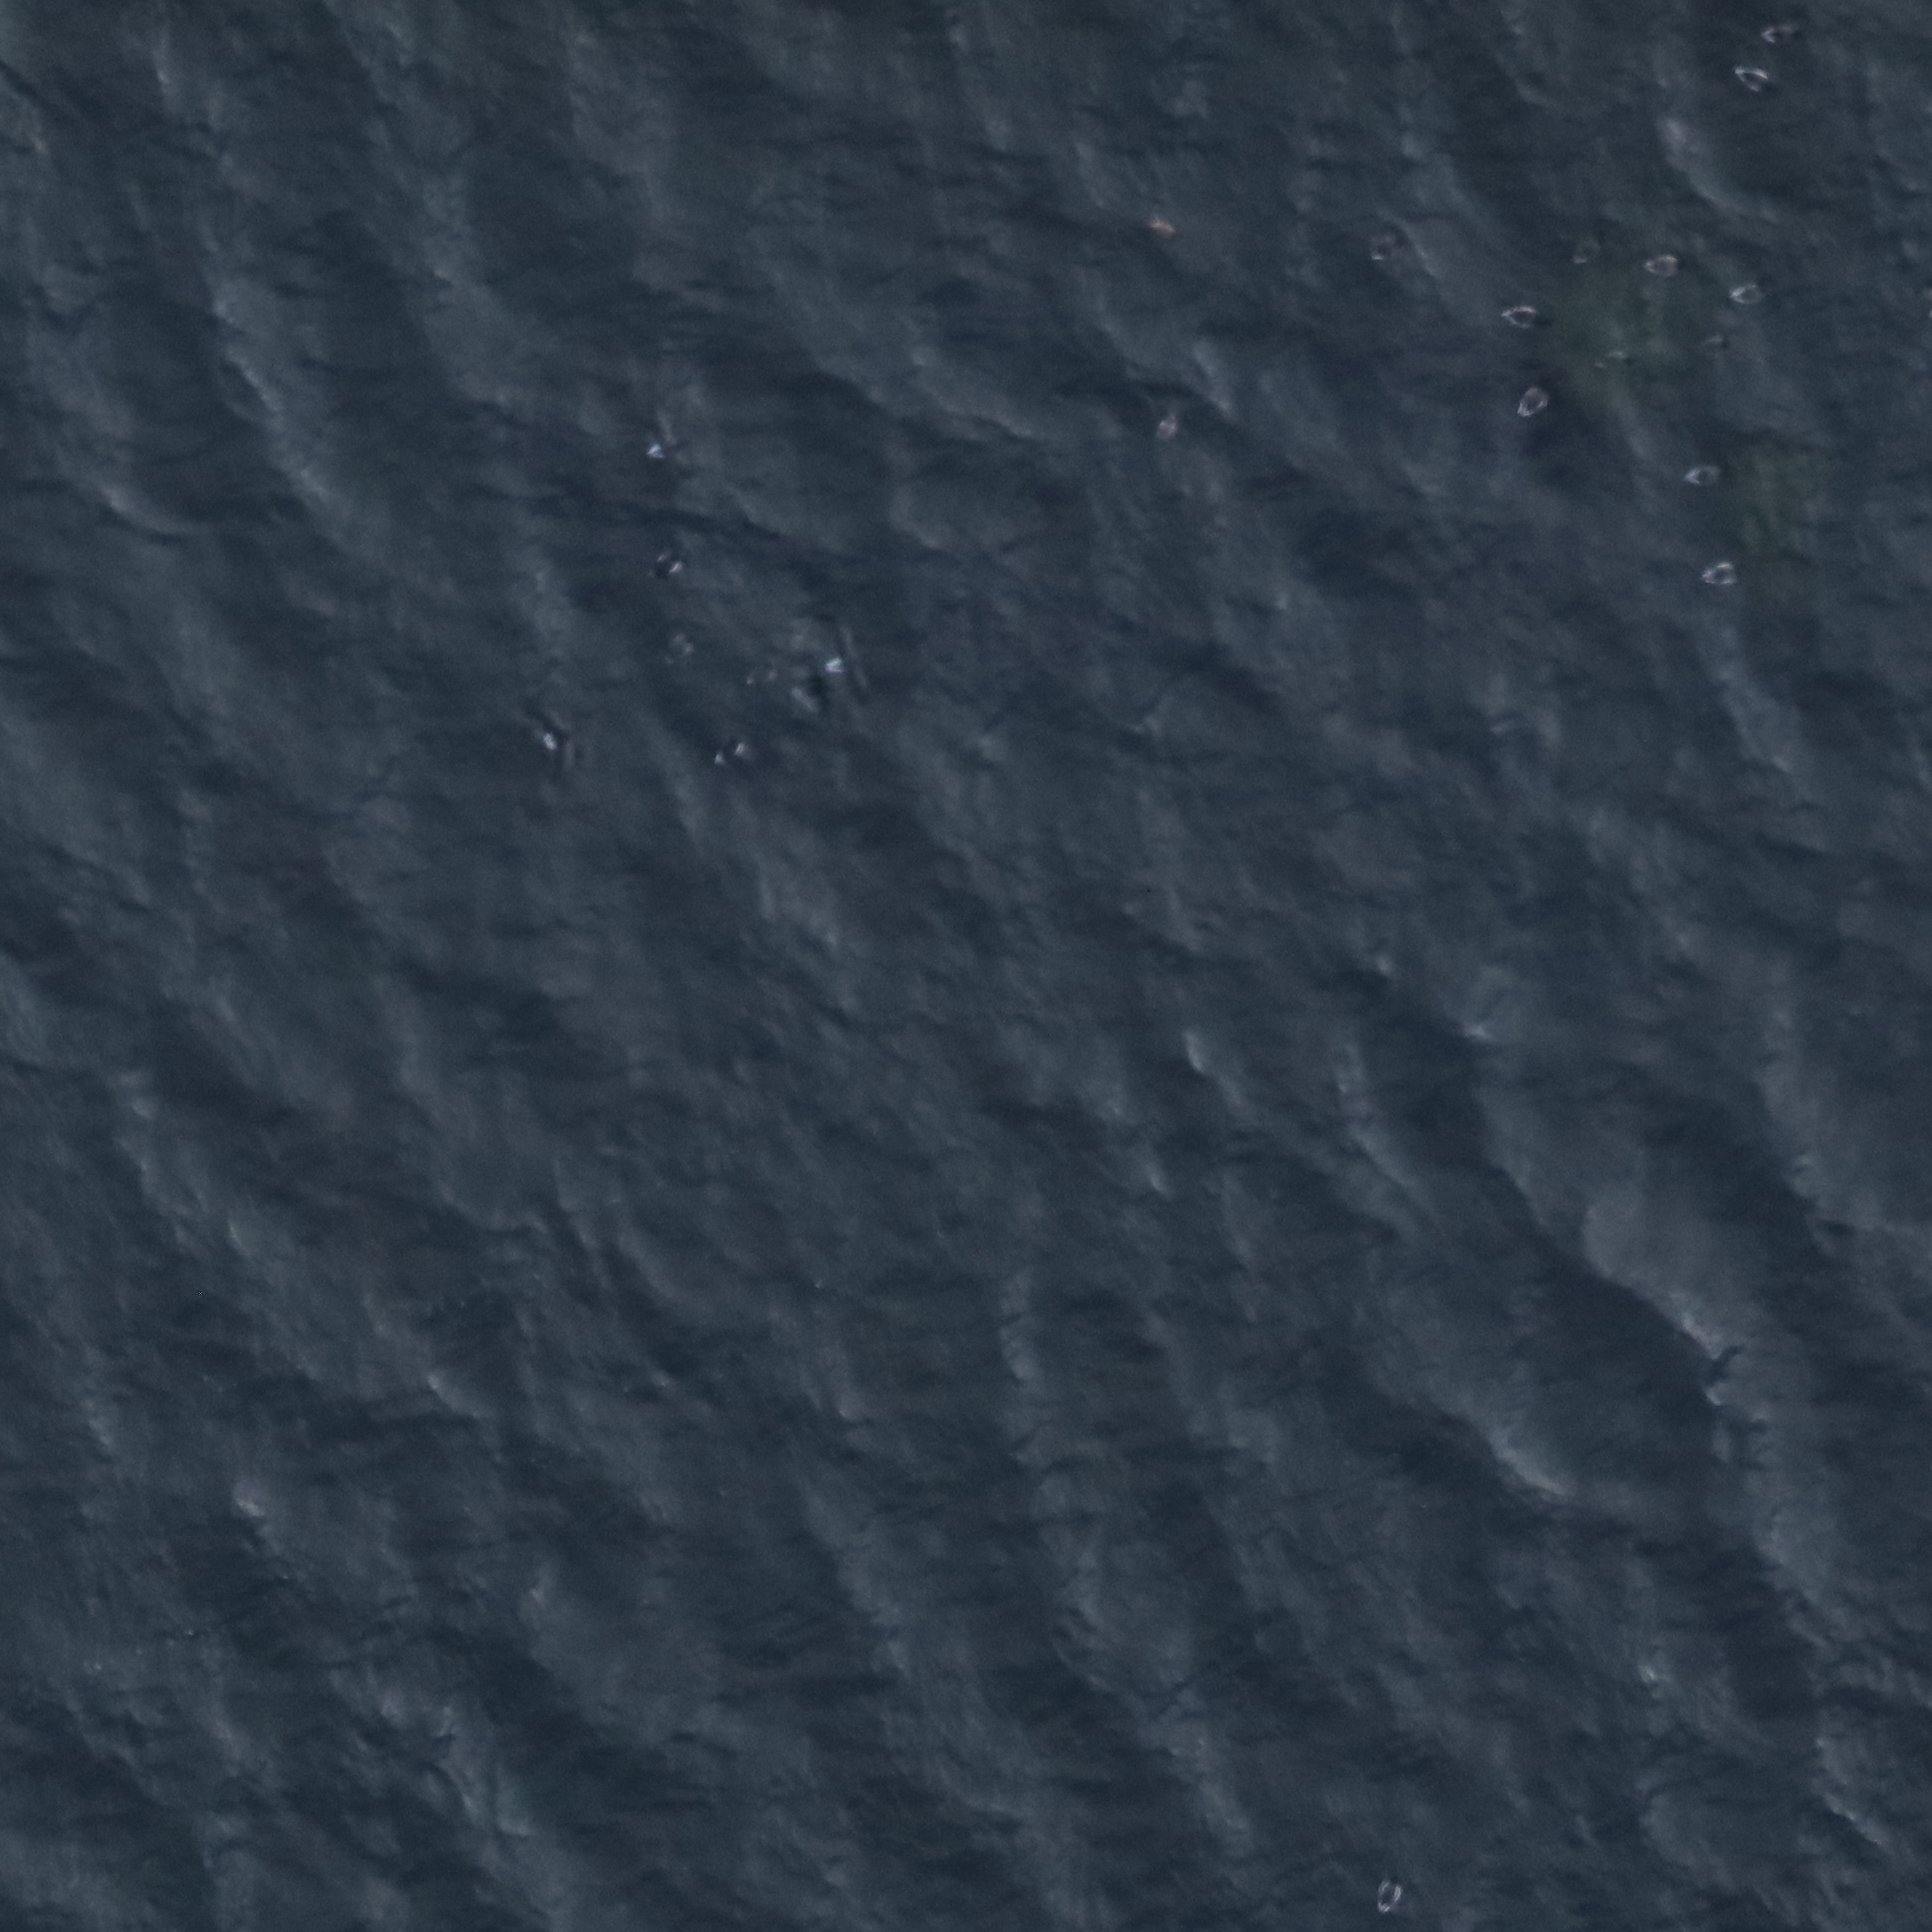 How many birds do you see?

23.